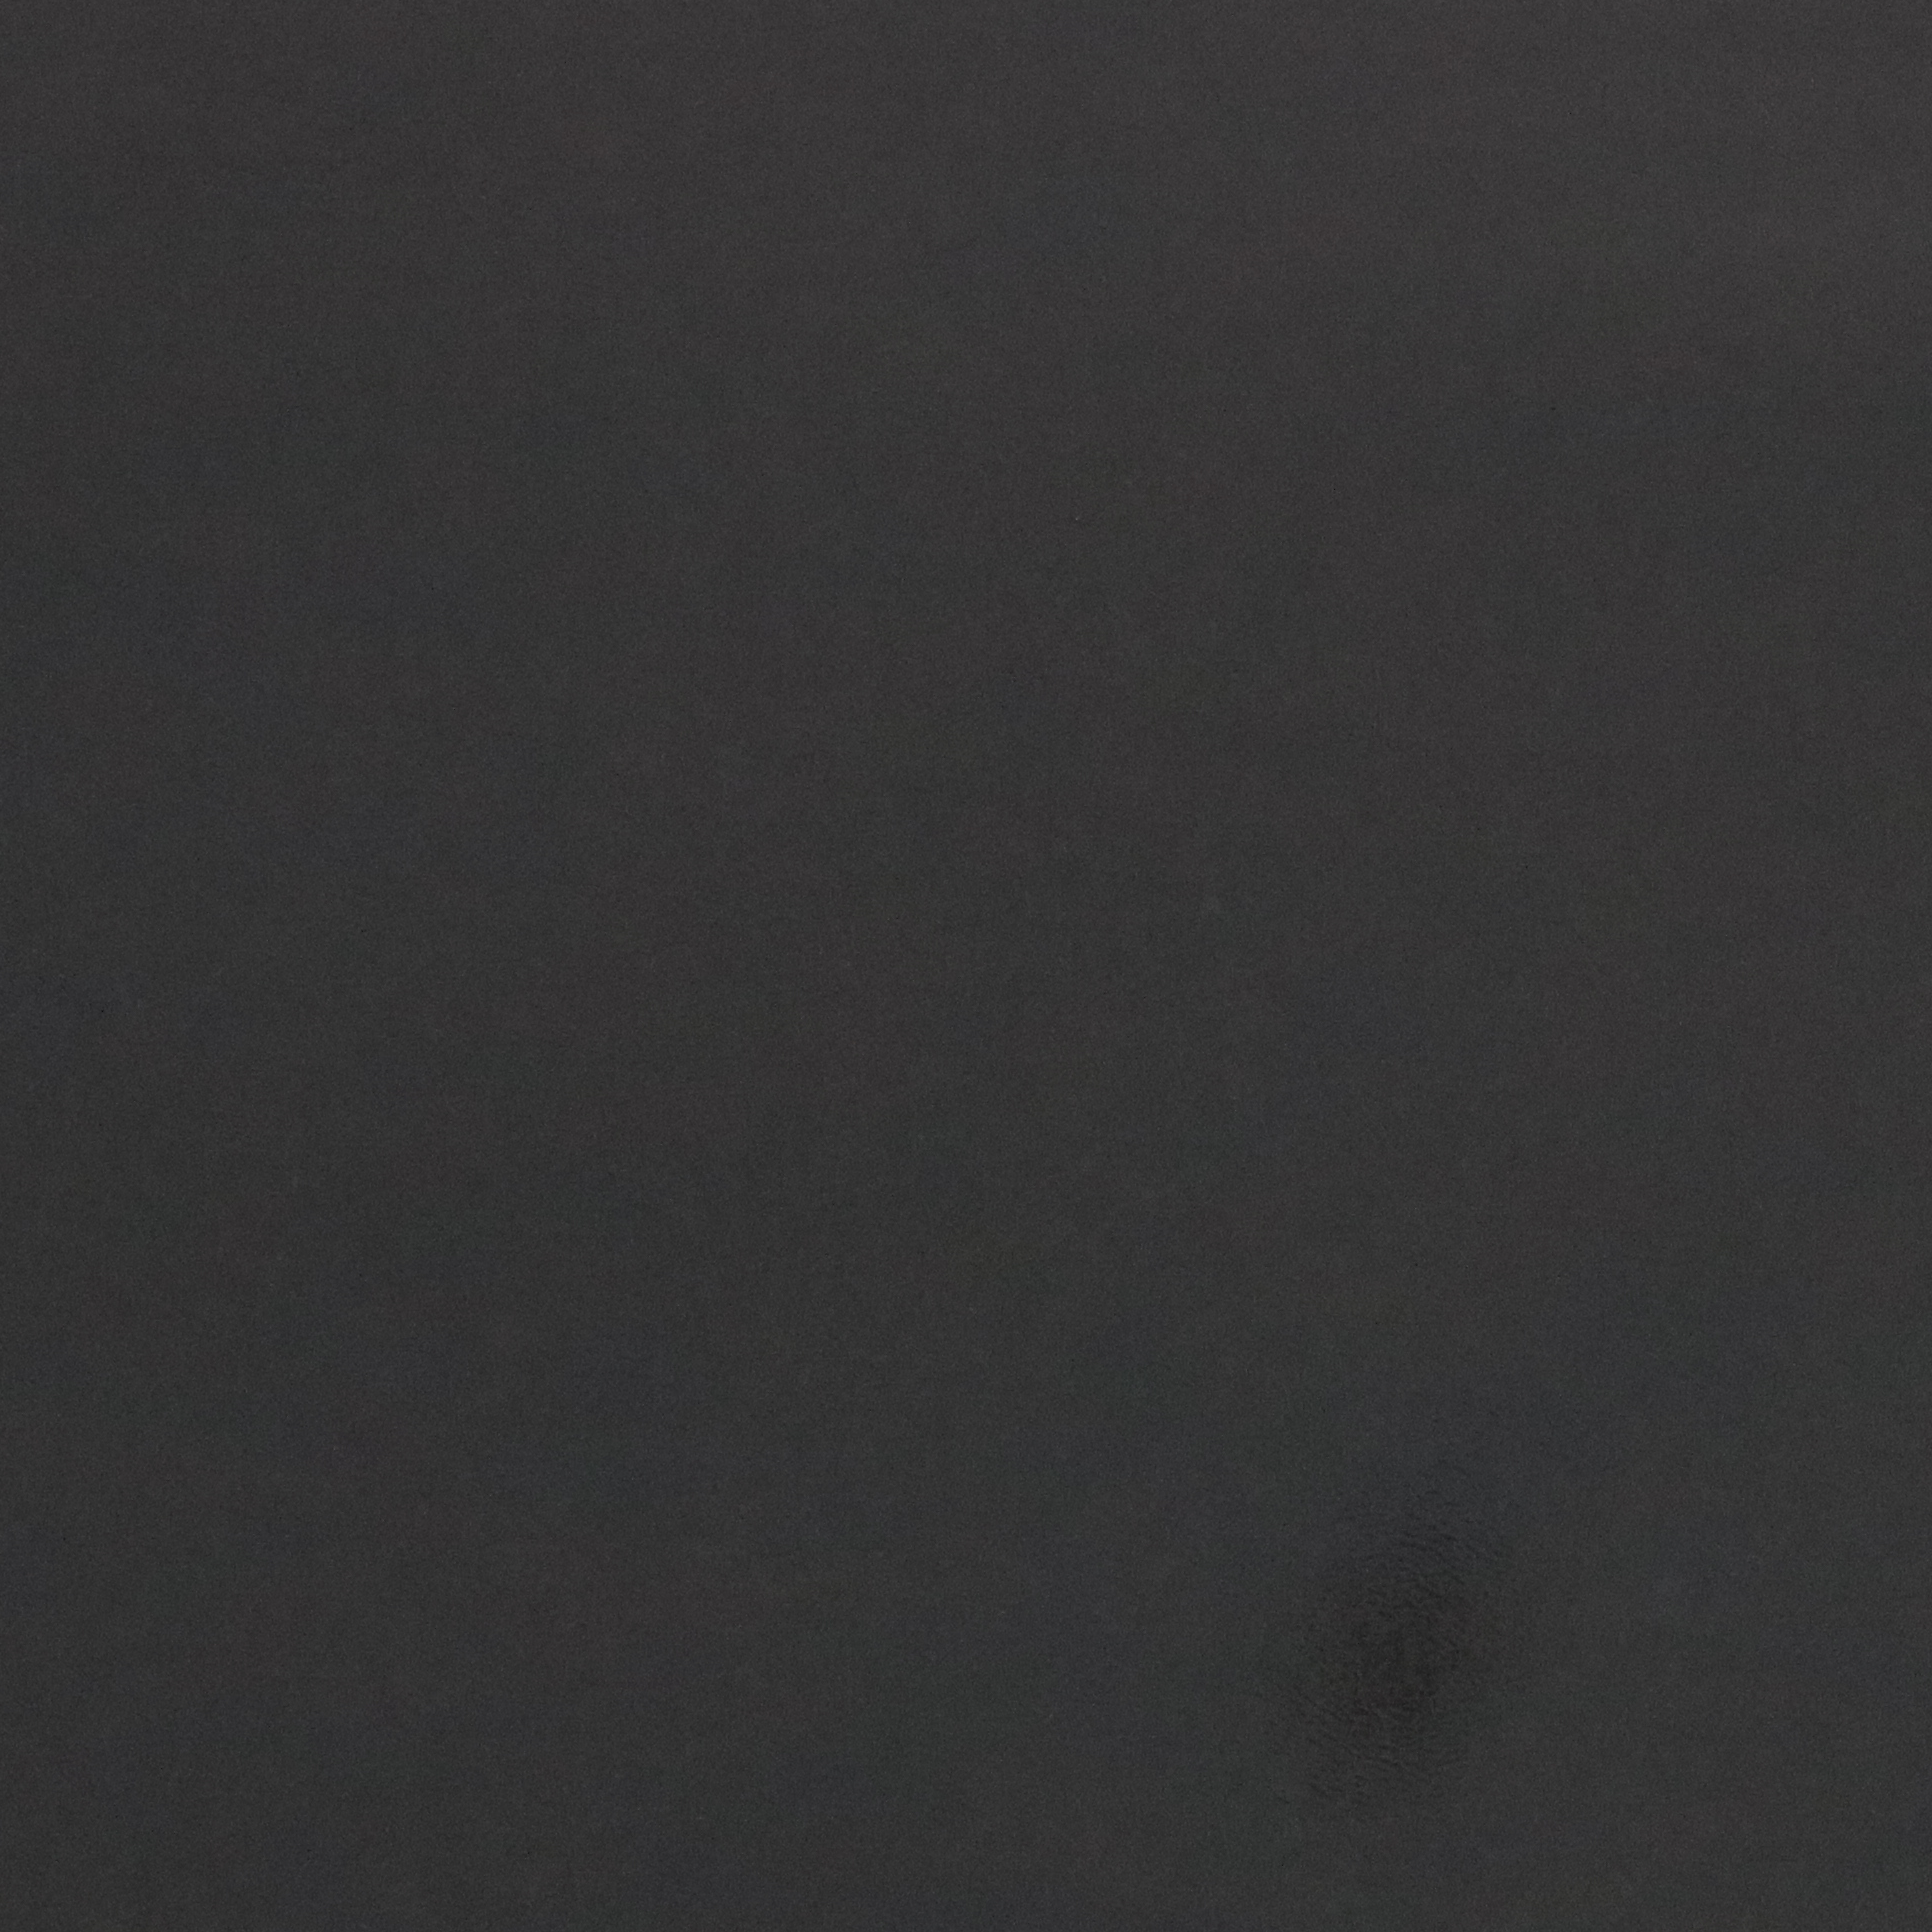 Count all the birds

0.